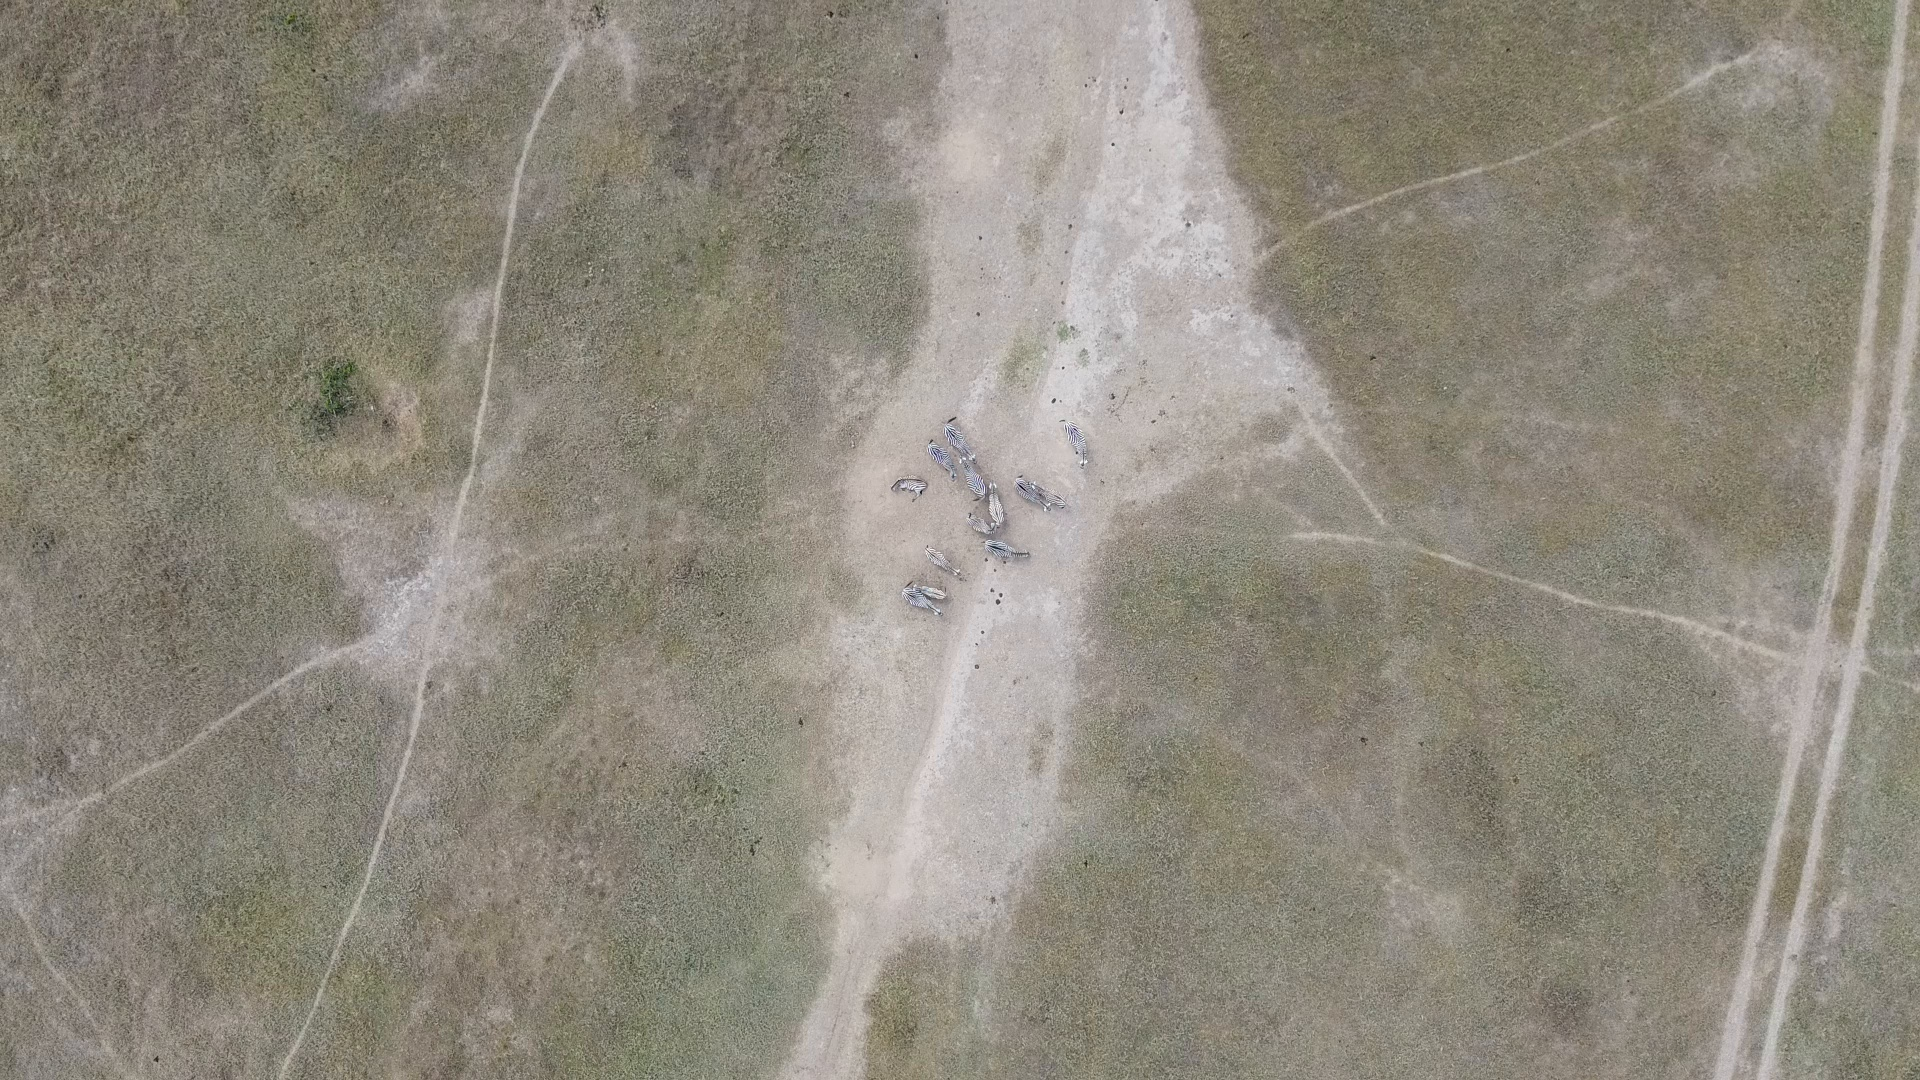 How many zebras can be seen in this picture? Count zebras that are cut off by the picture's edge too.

13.